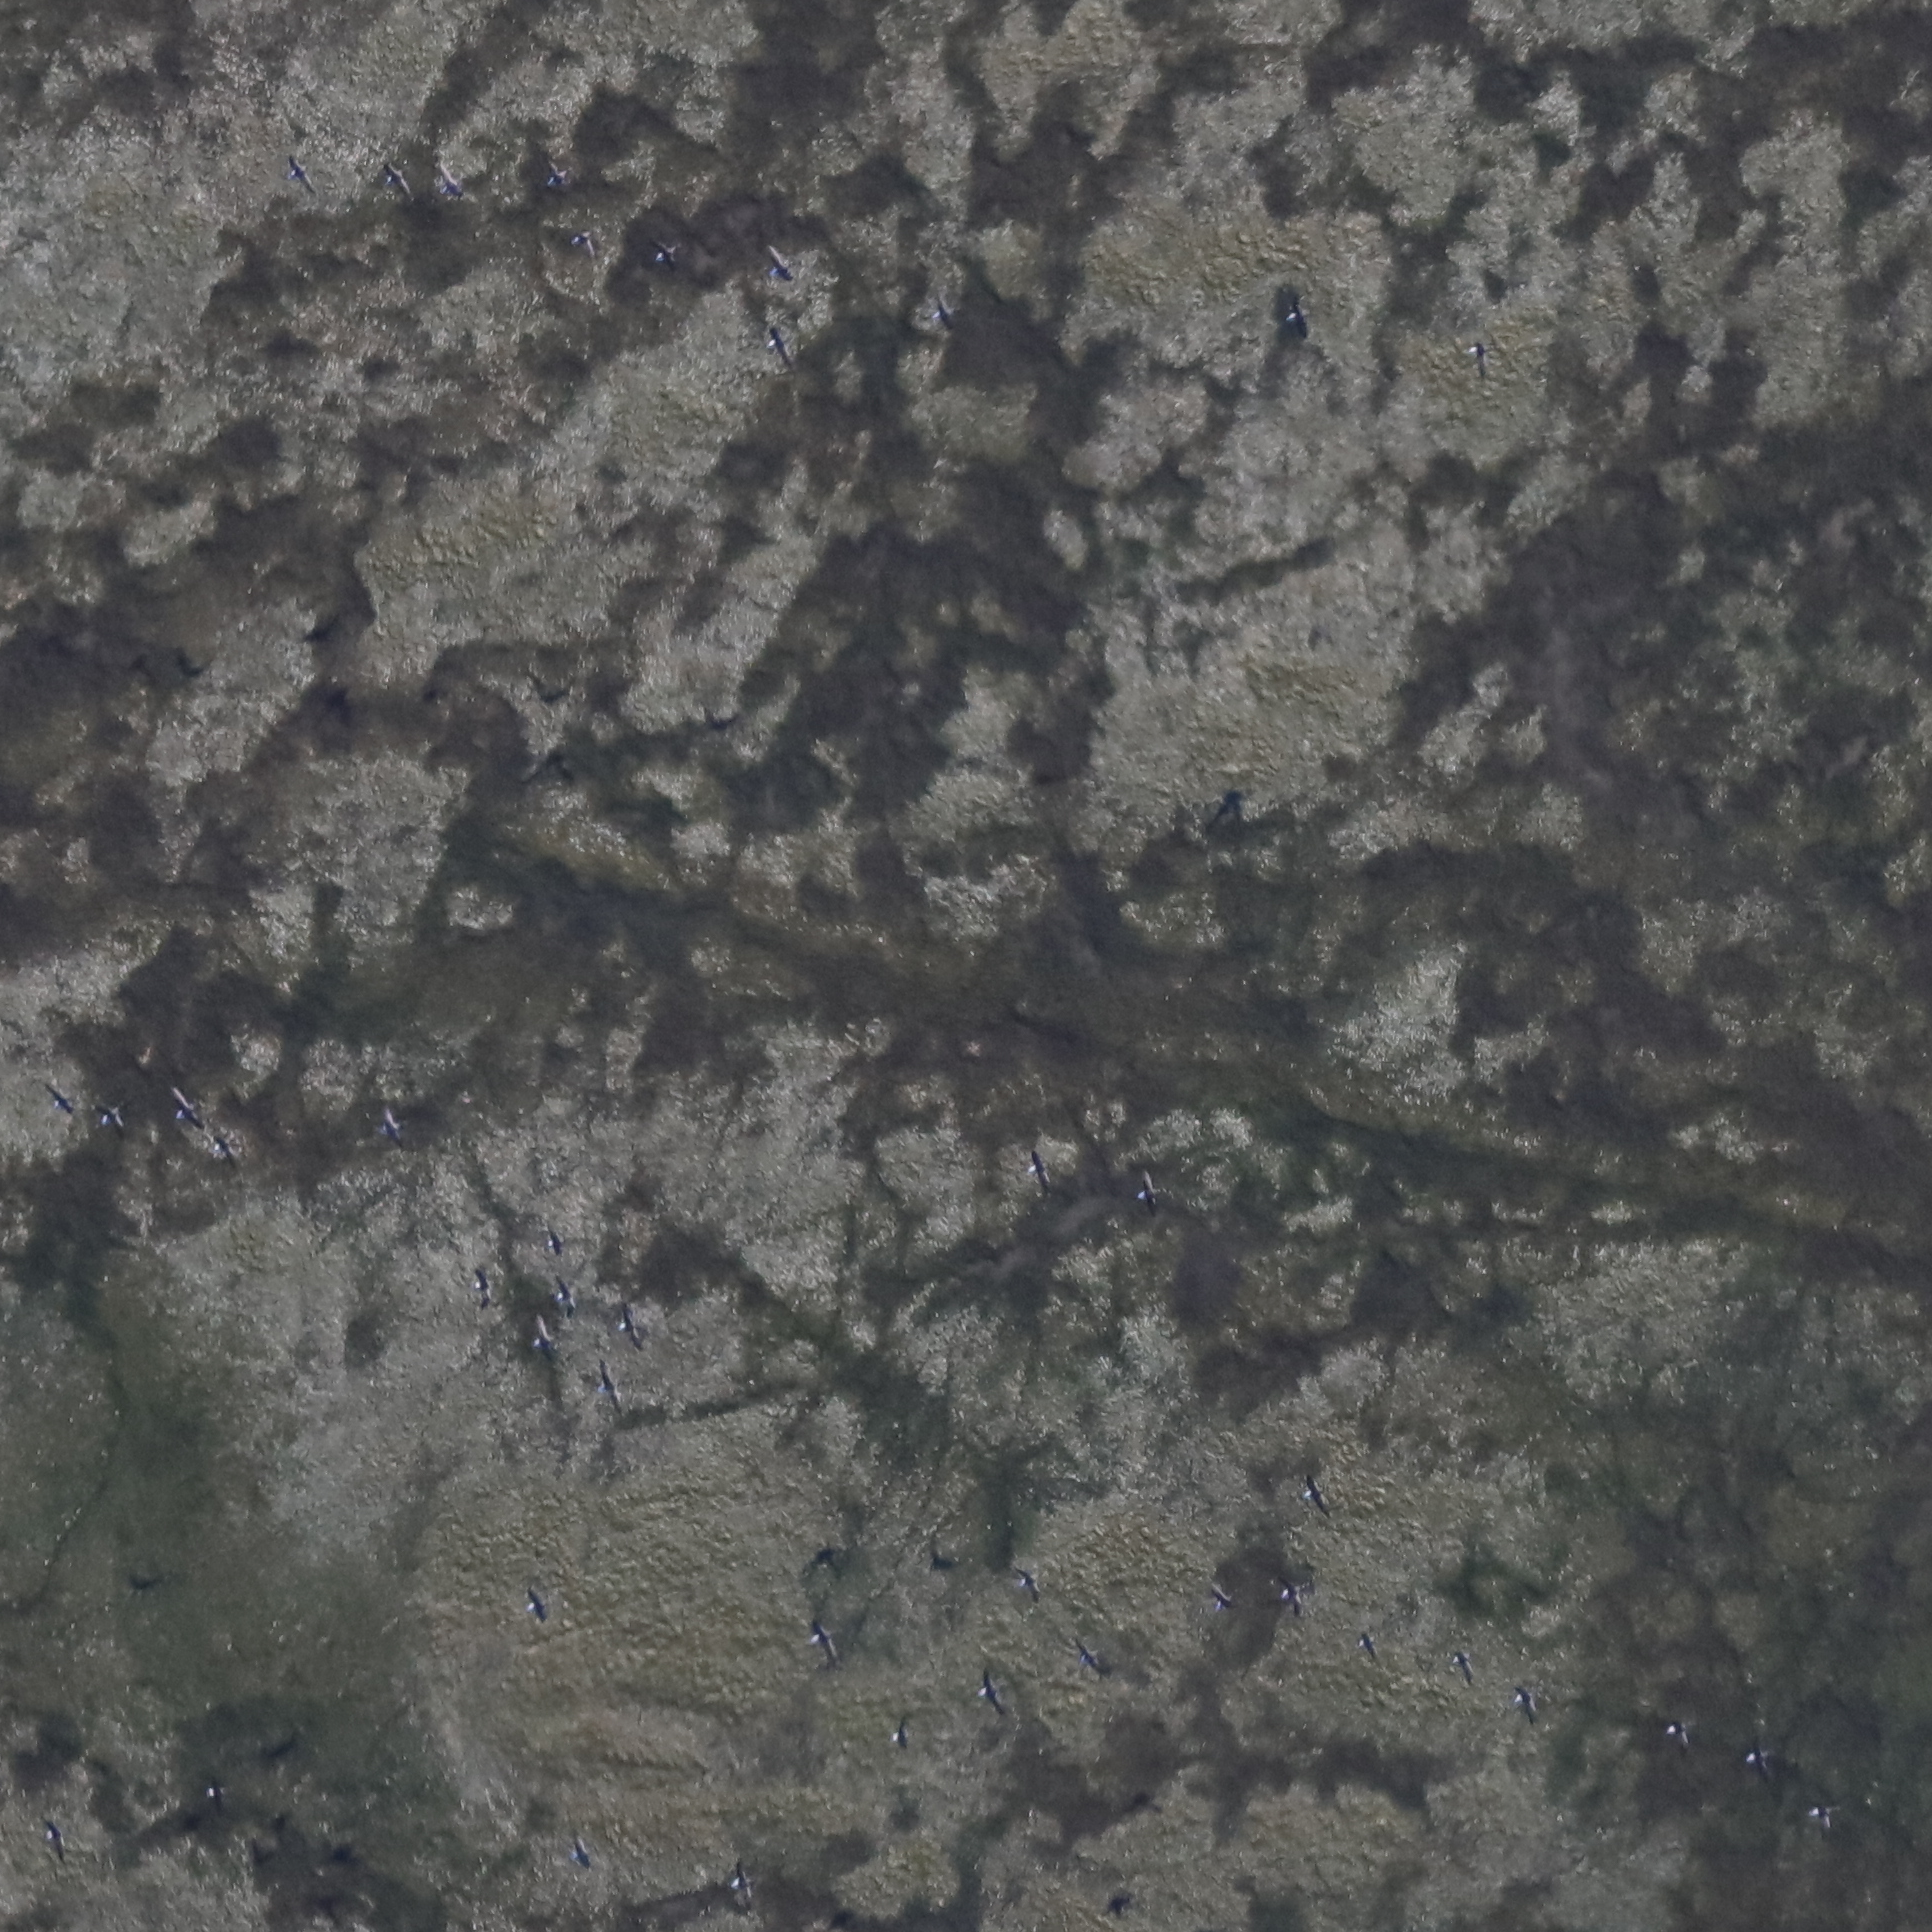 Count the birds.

43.